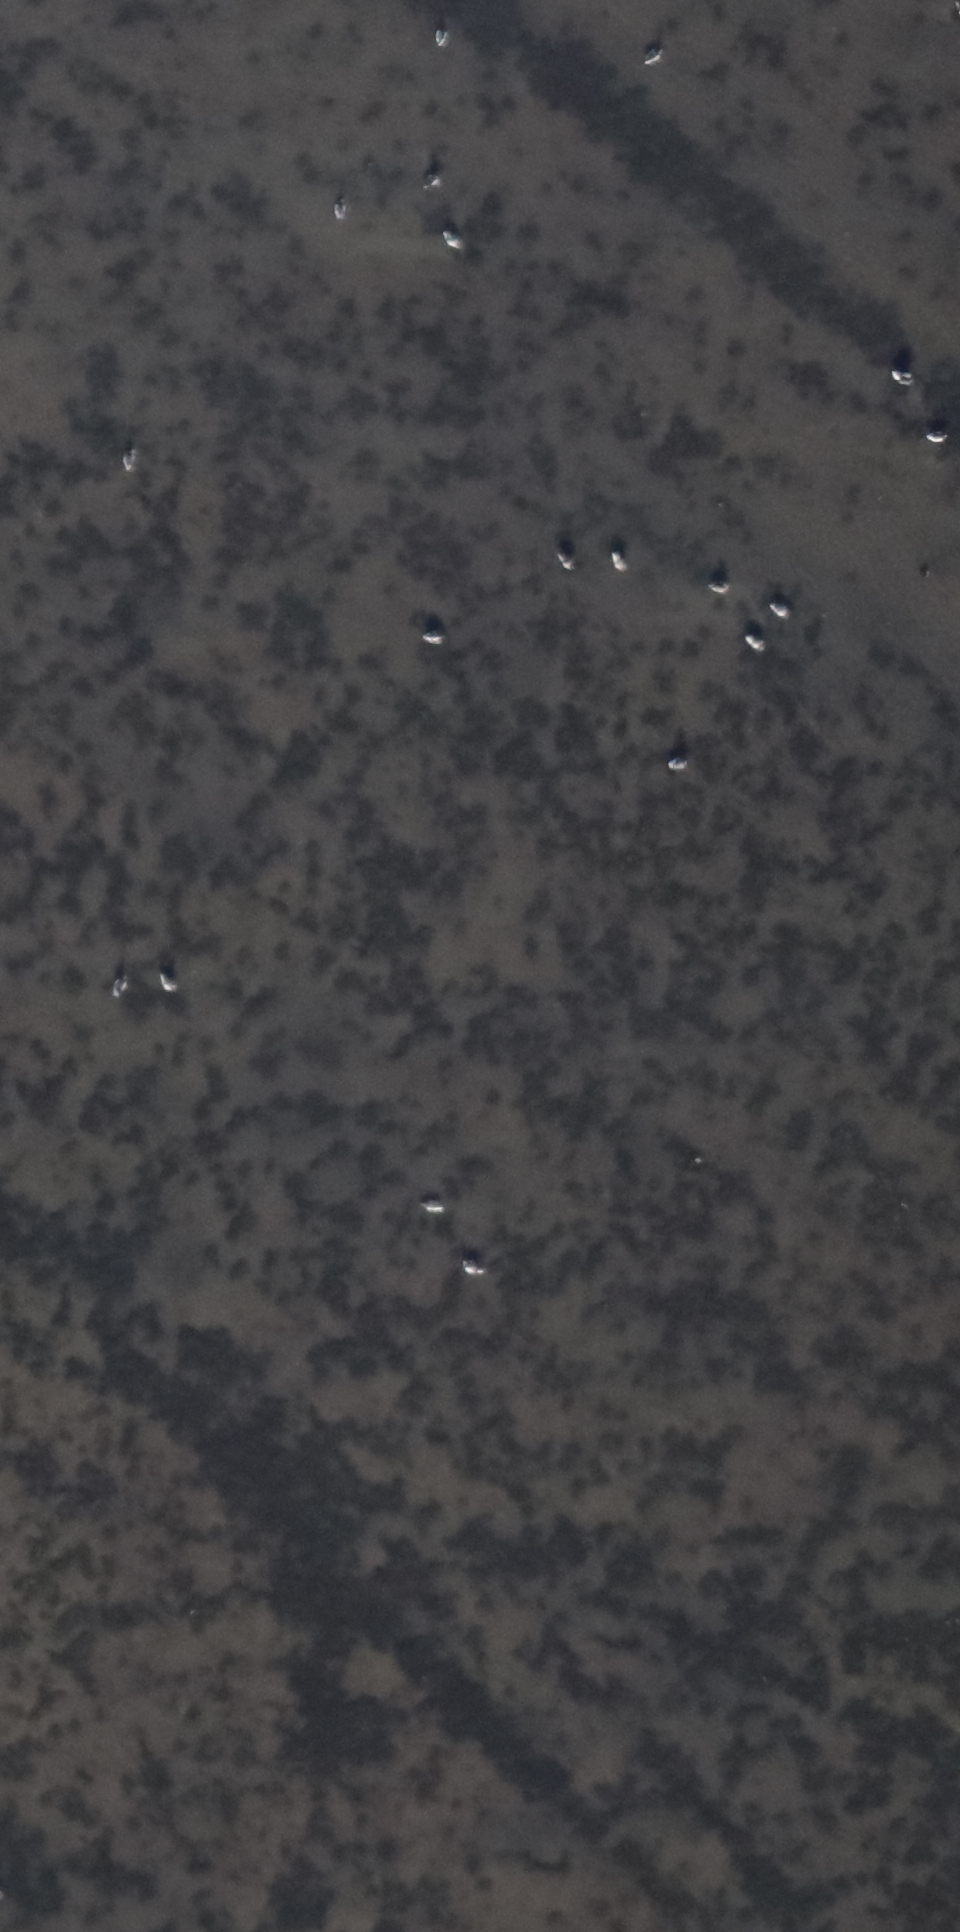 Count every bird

19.